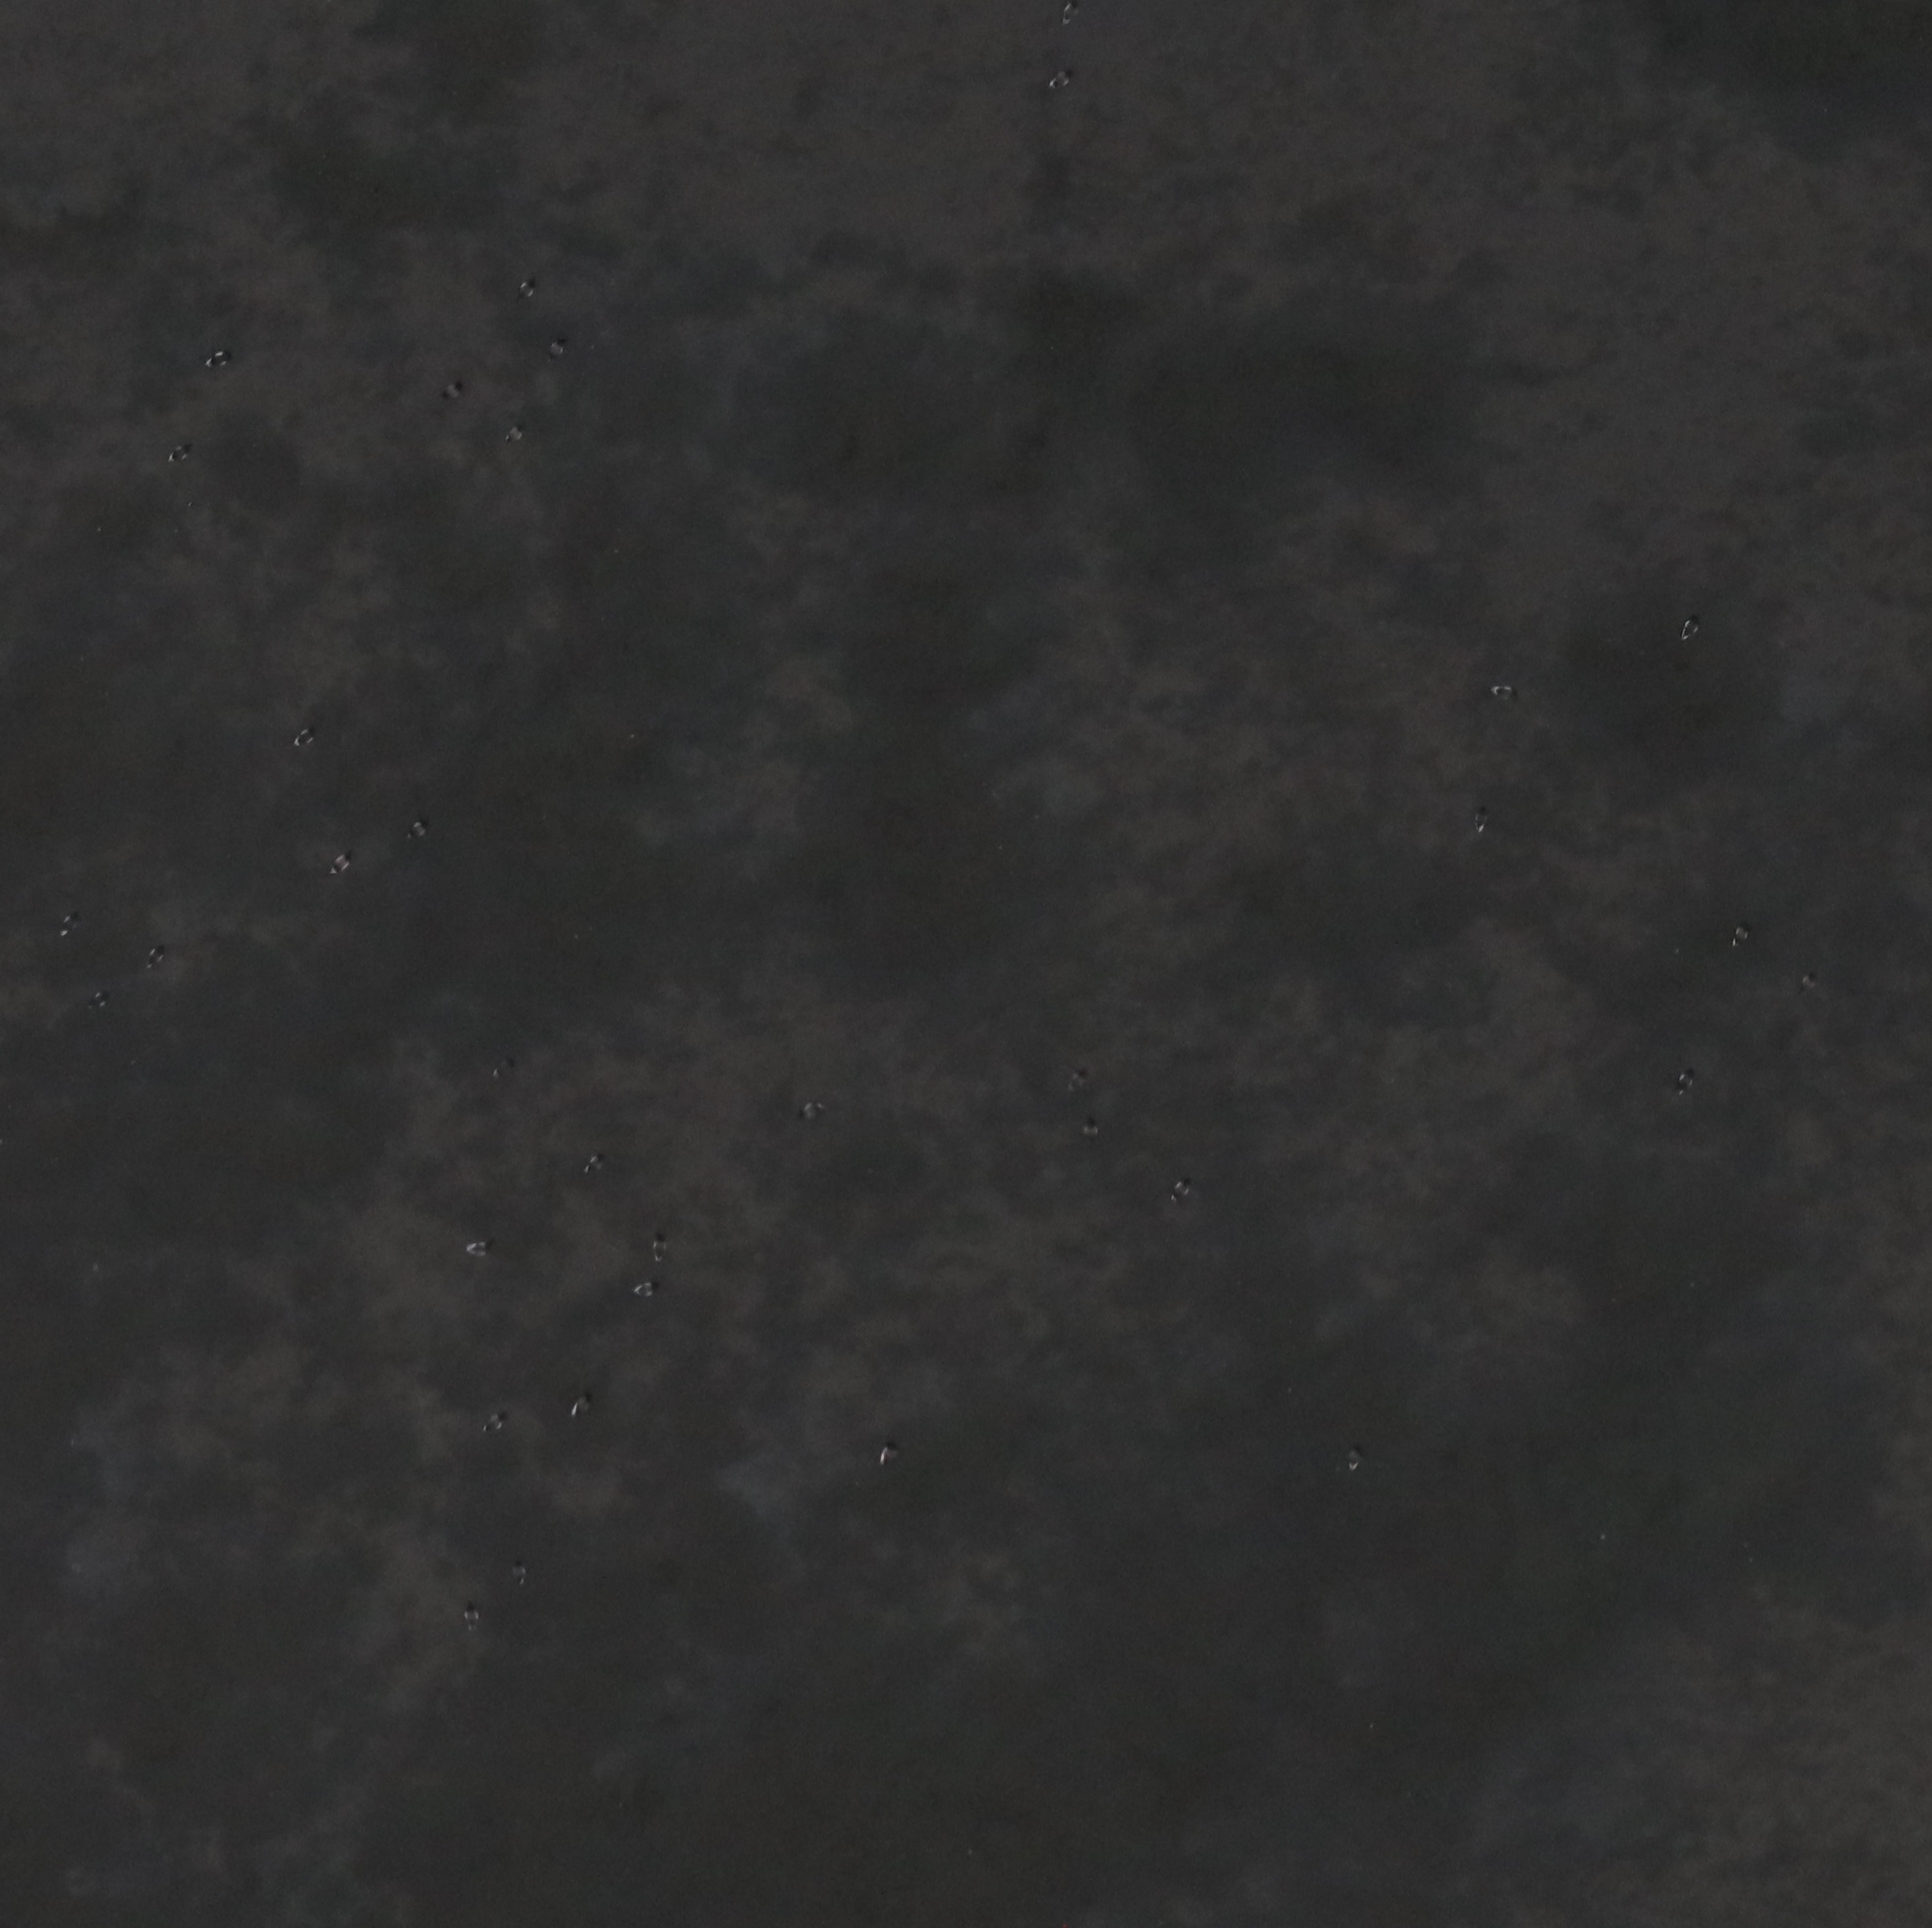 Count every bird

35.